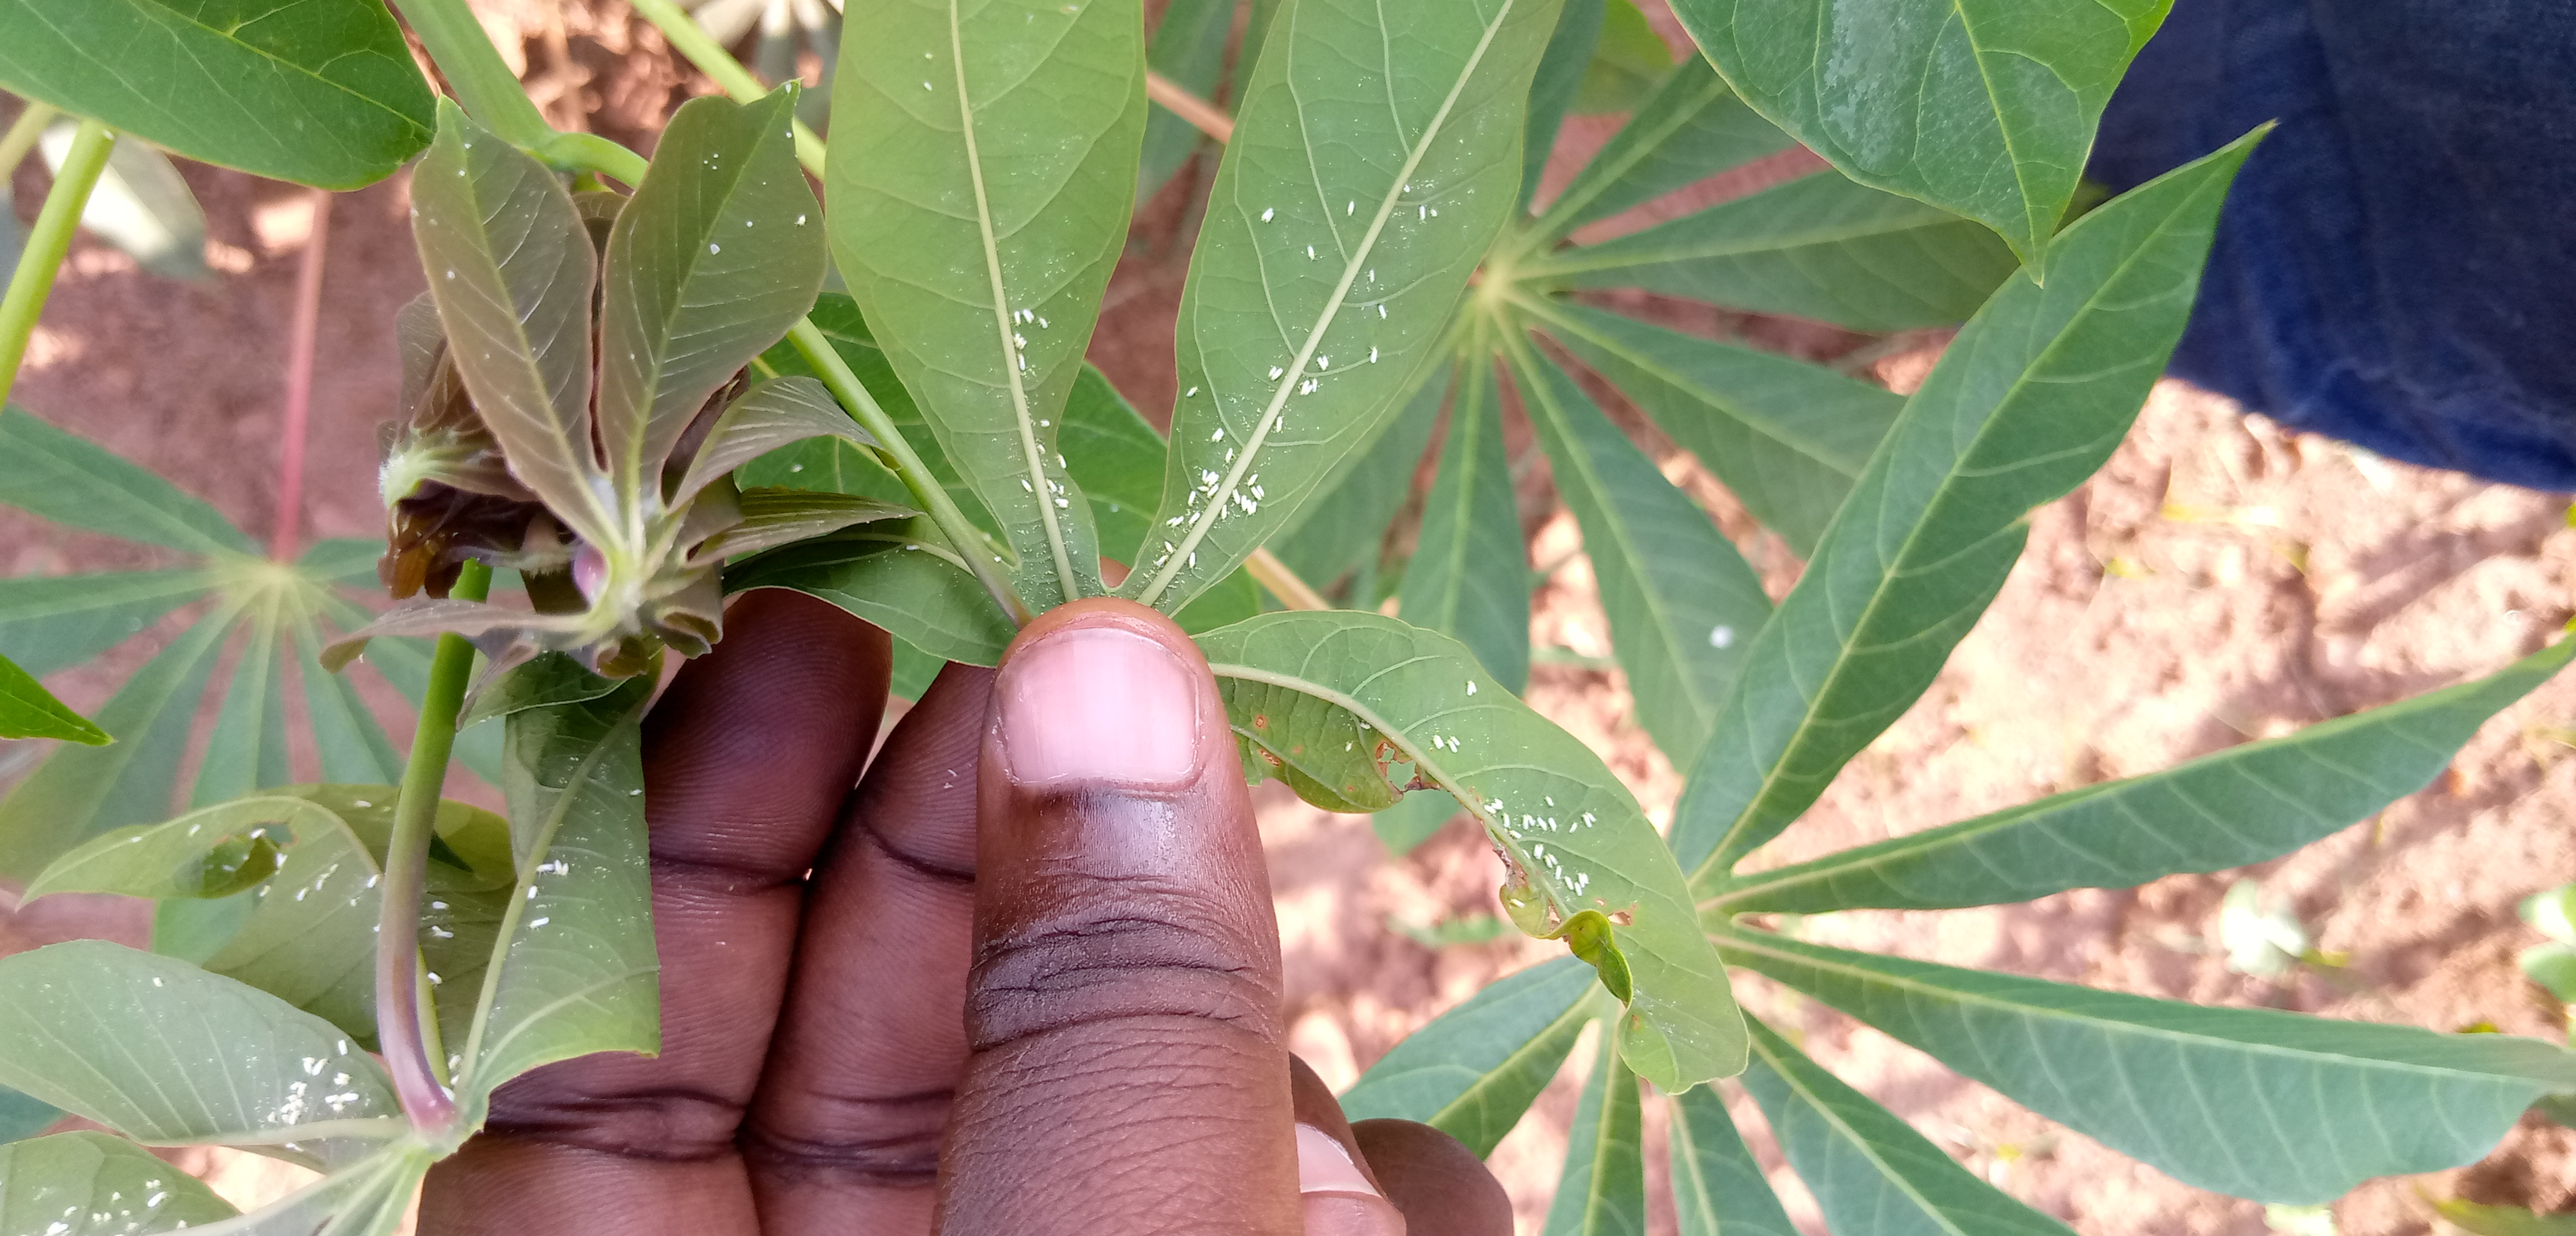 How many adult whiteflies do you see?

116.